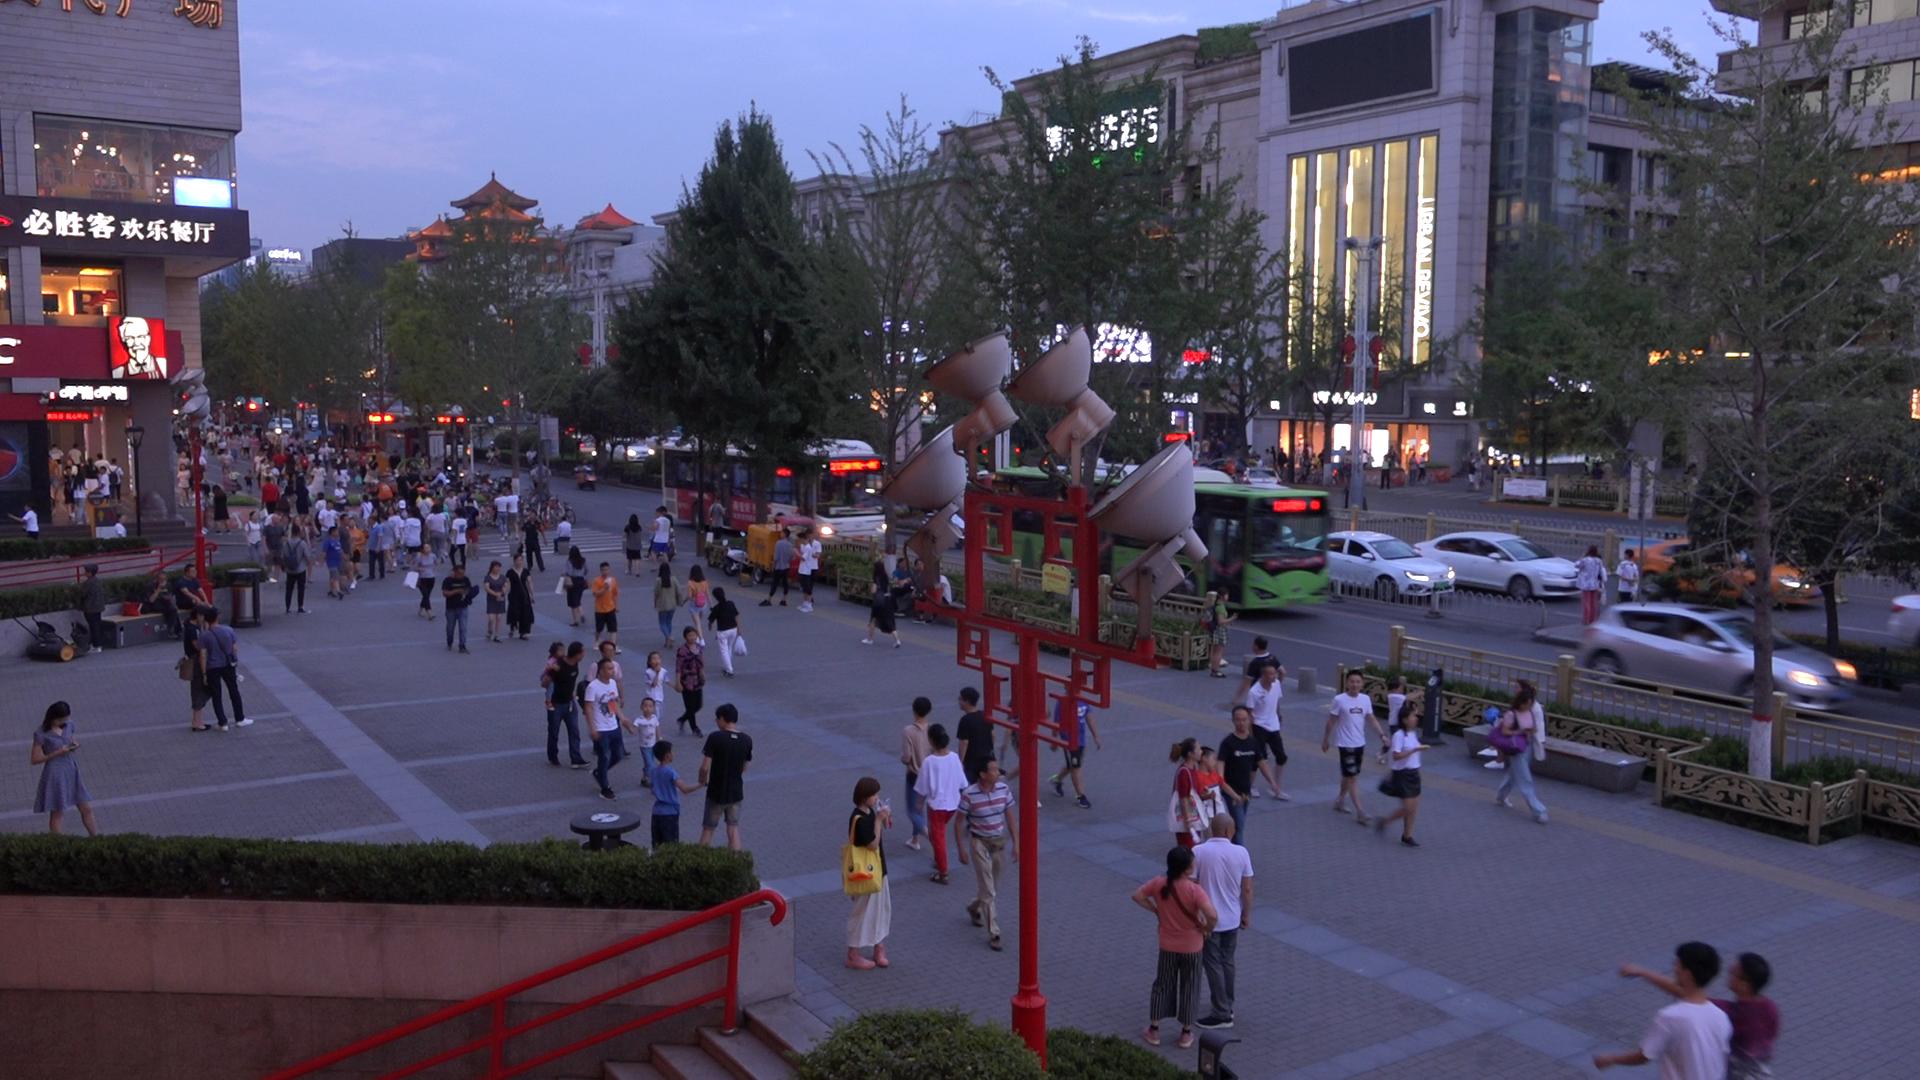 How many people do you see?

184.